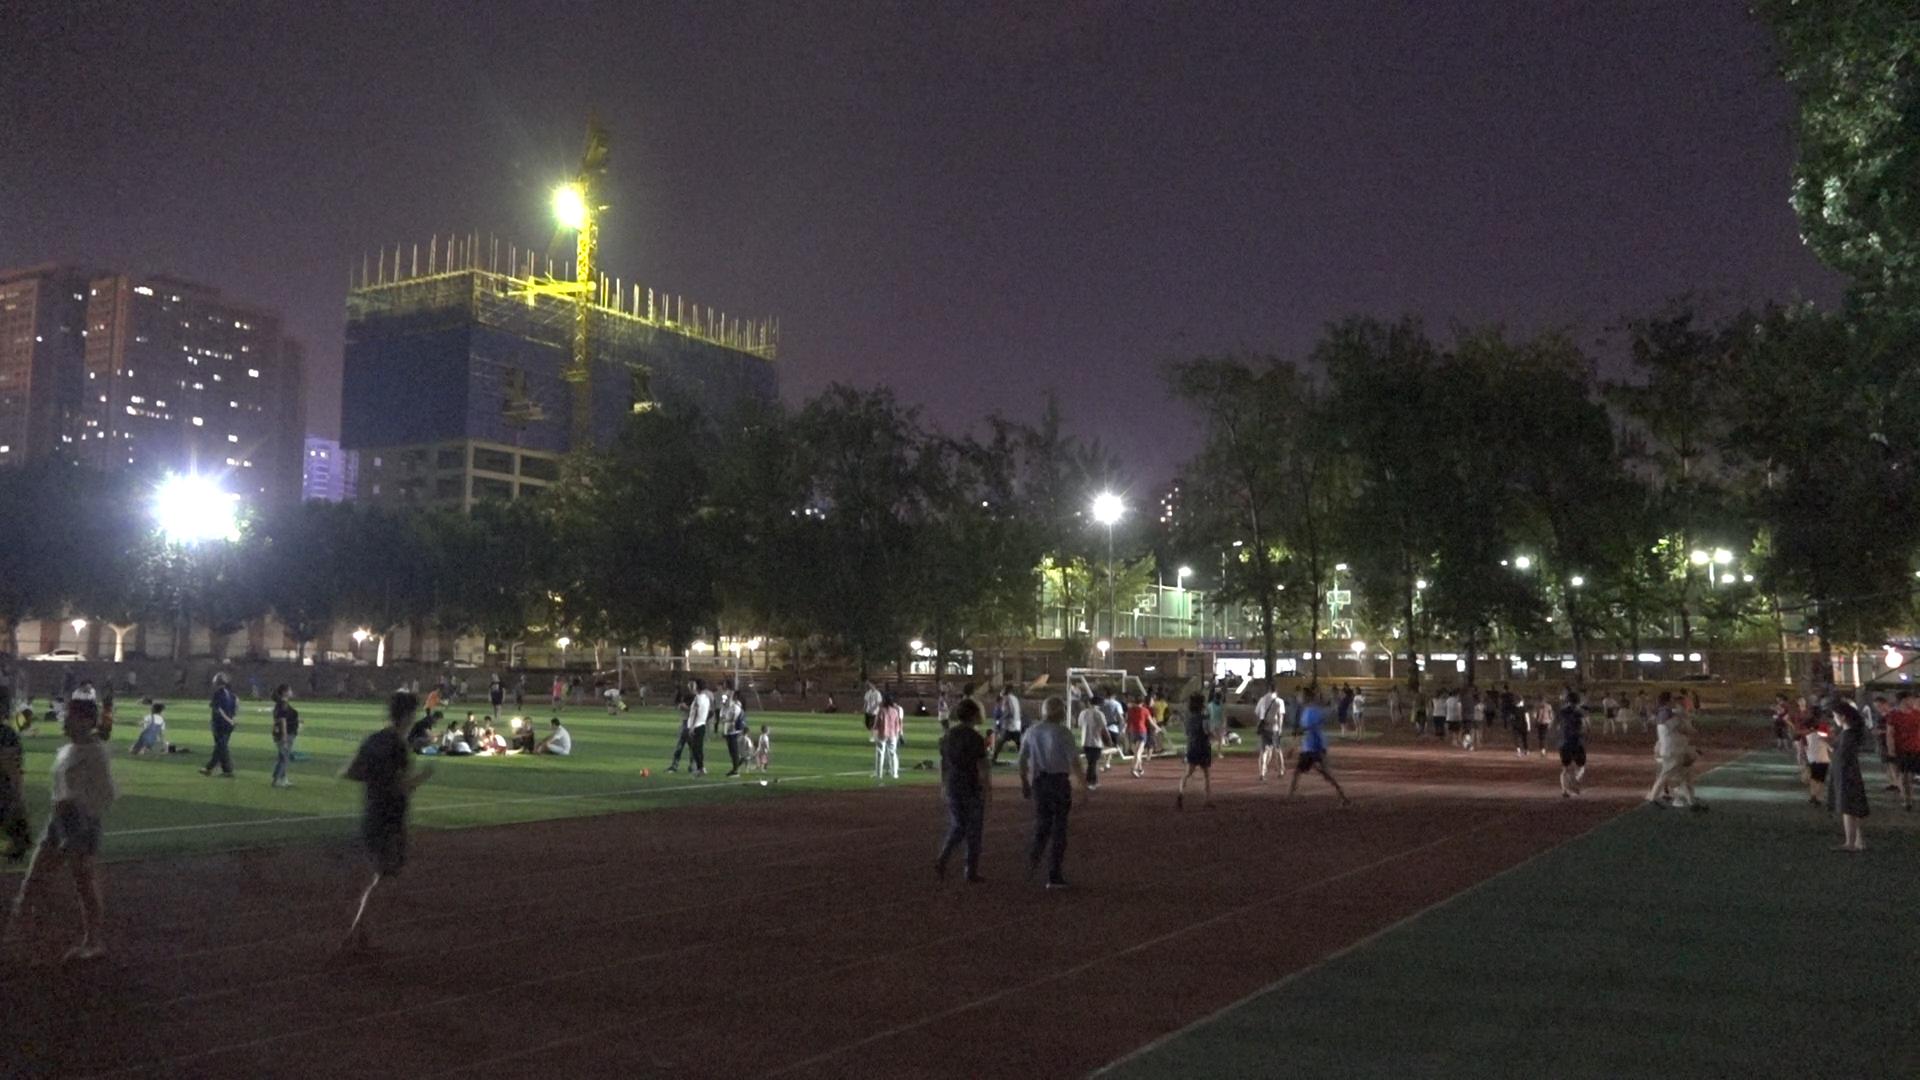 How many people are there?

97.